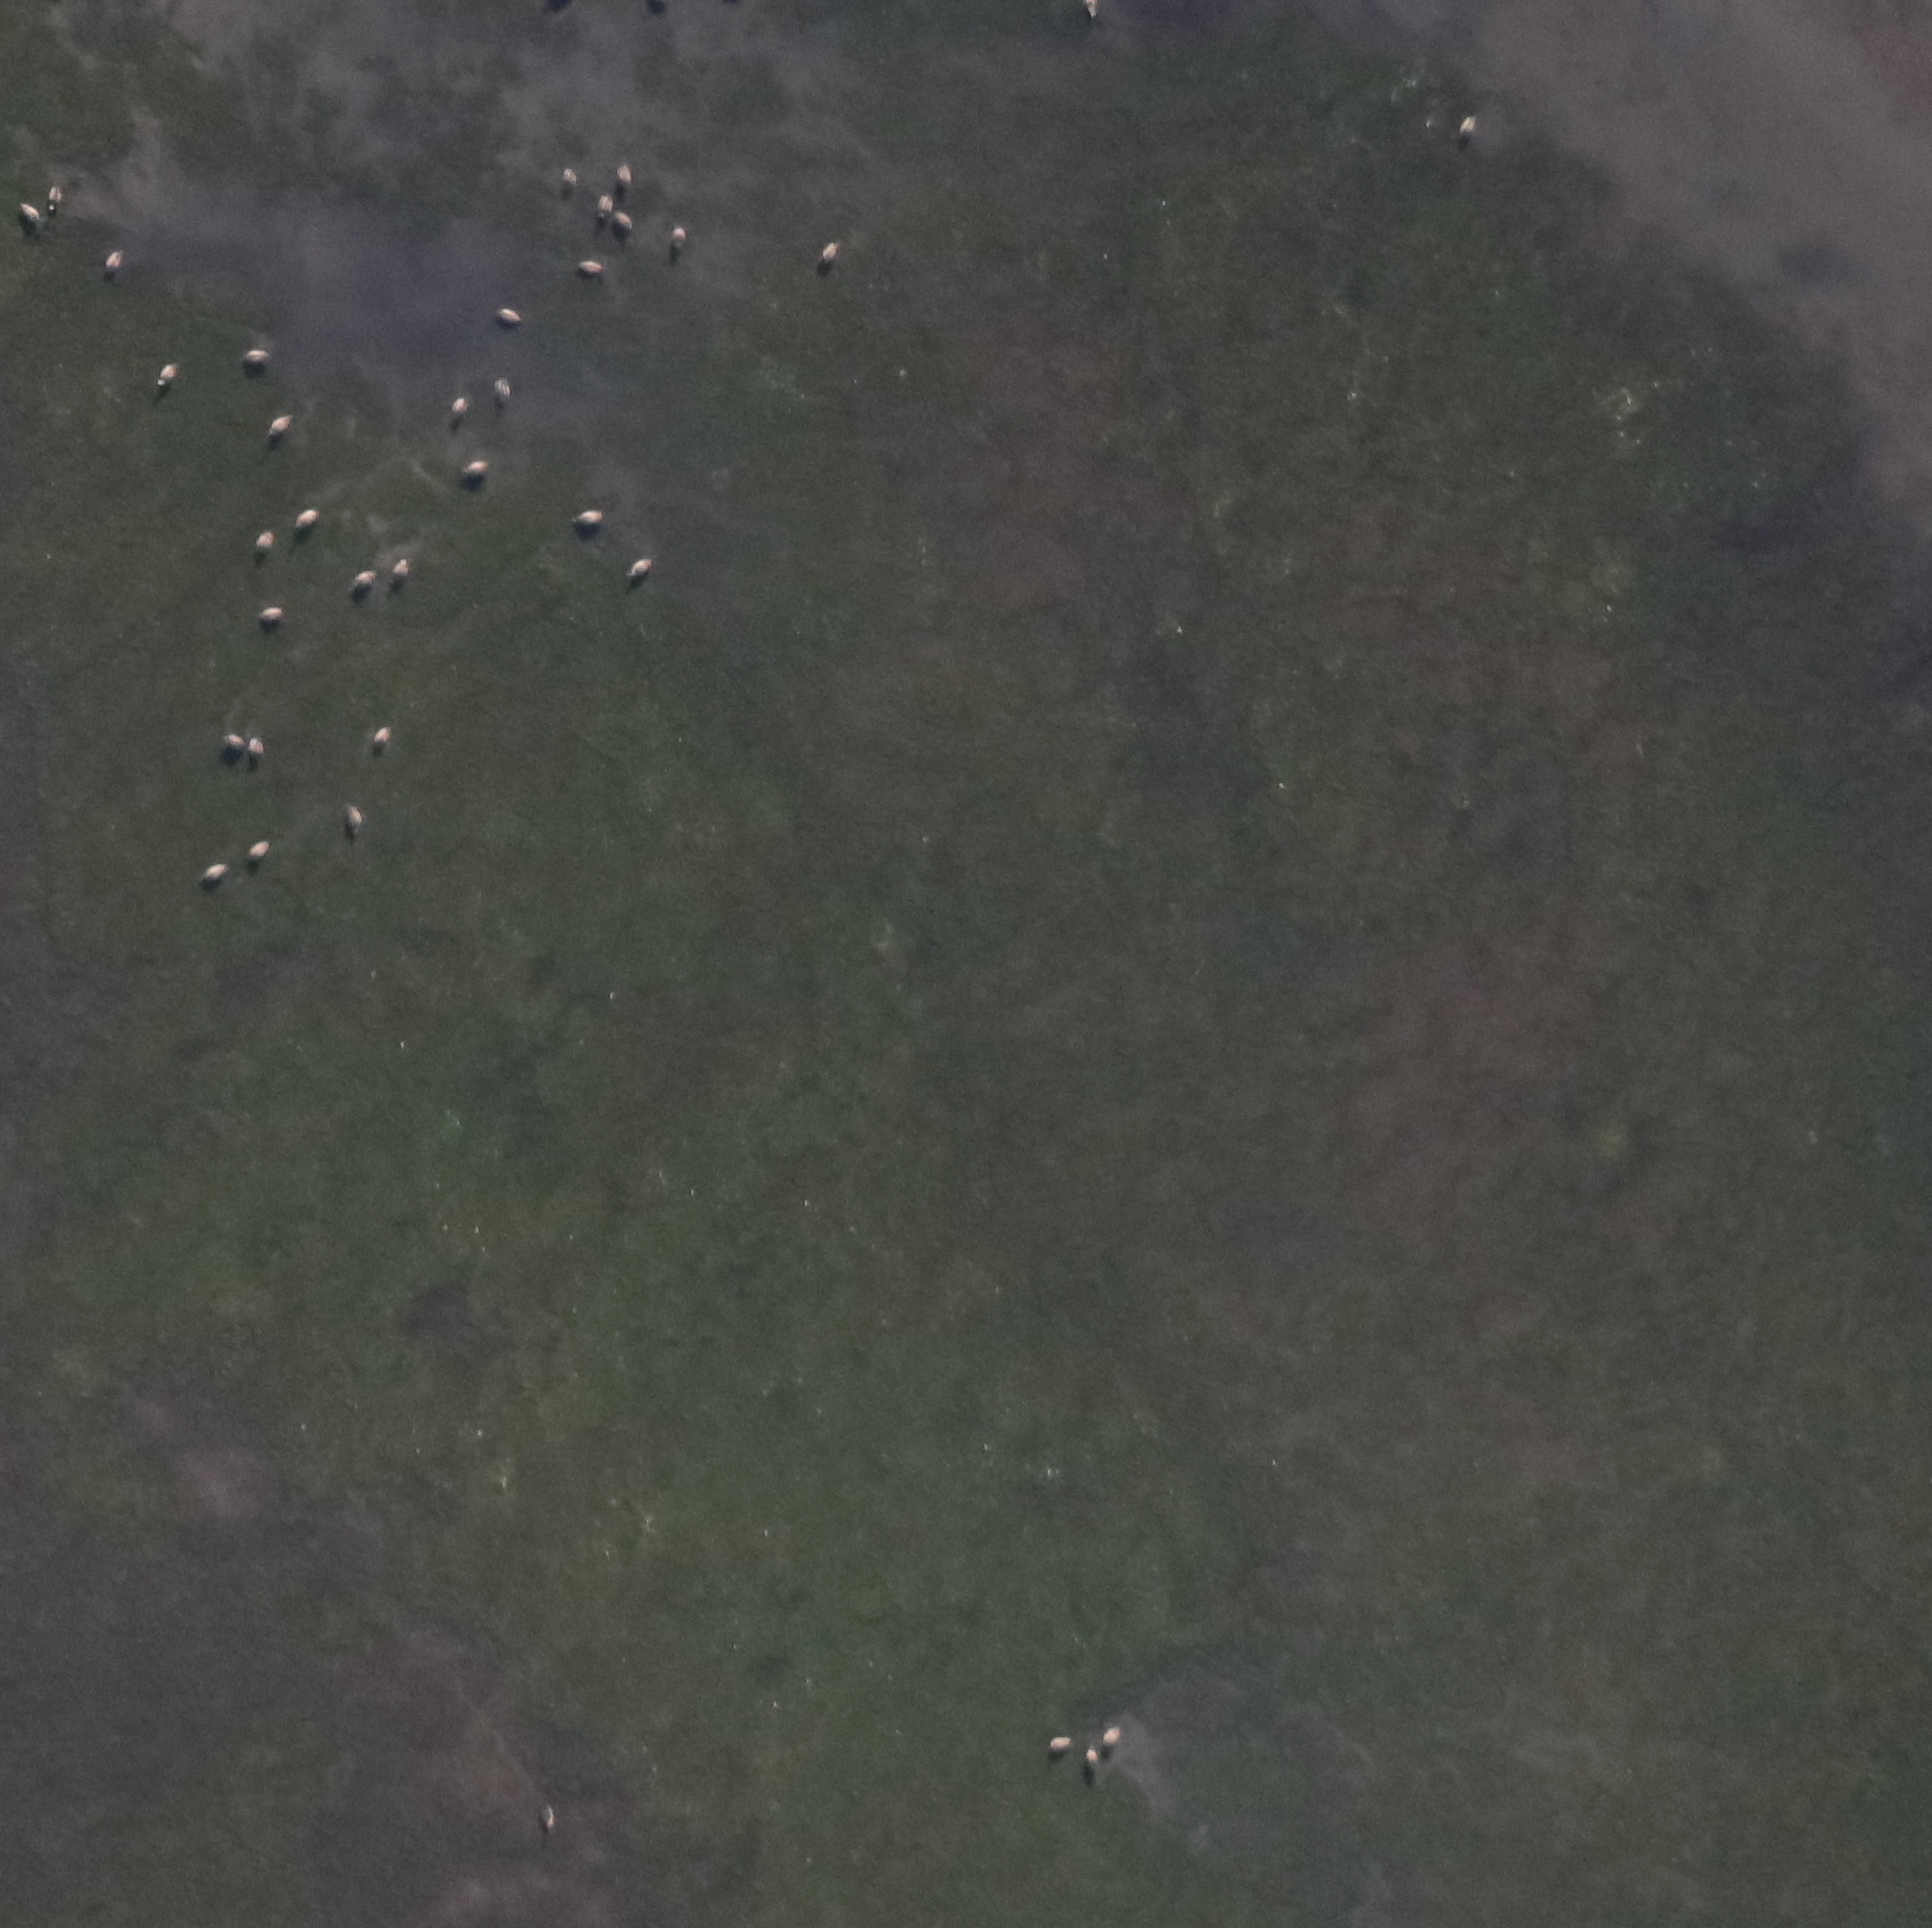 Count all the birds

36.